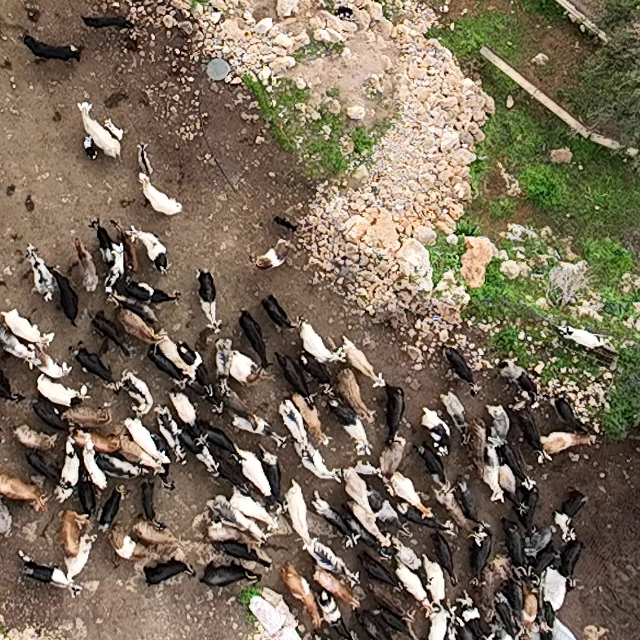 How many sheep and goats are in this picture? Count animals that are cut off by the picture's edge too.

132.